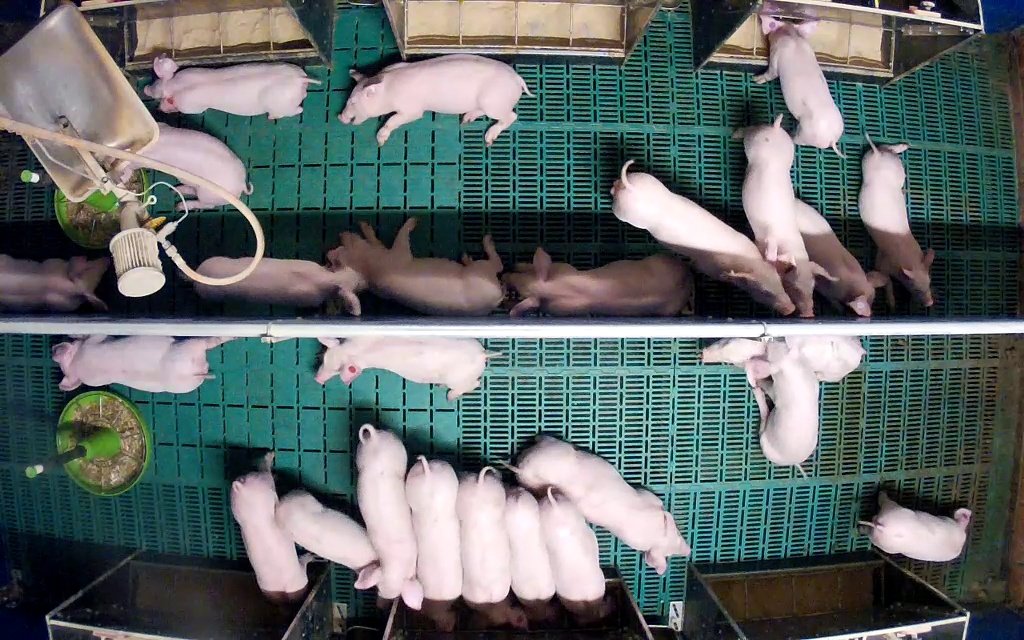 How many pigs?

25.